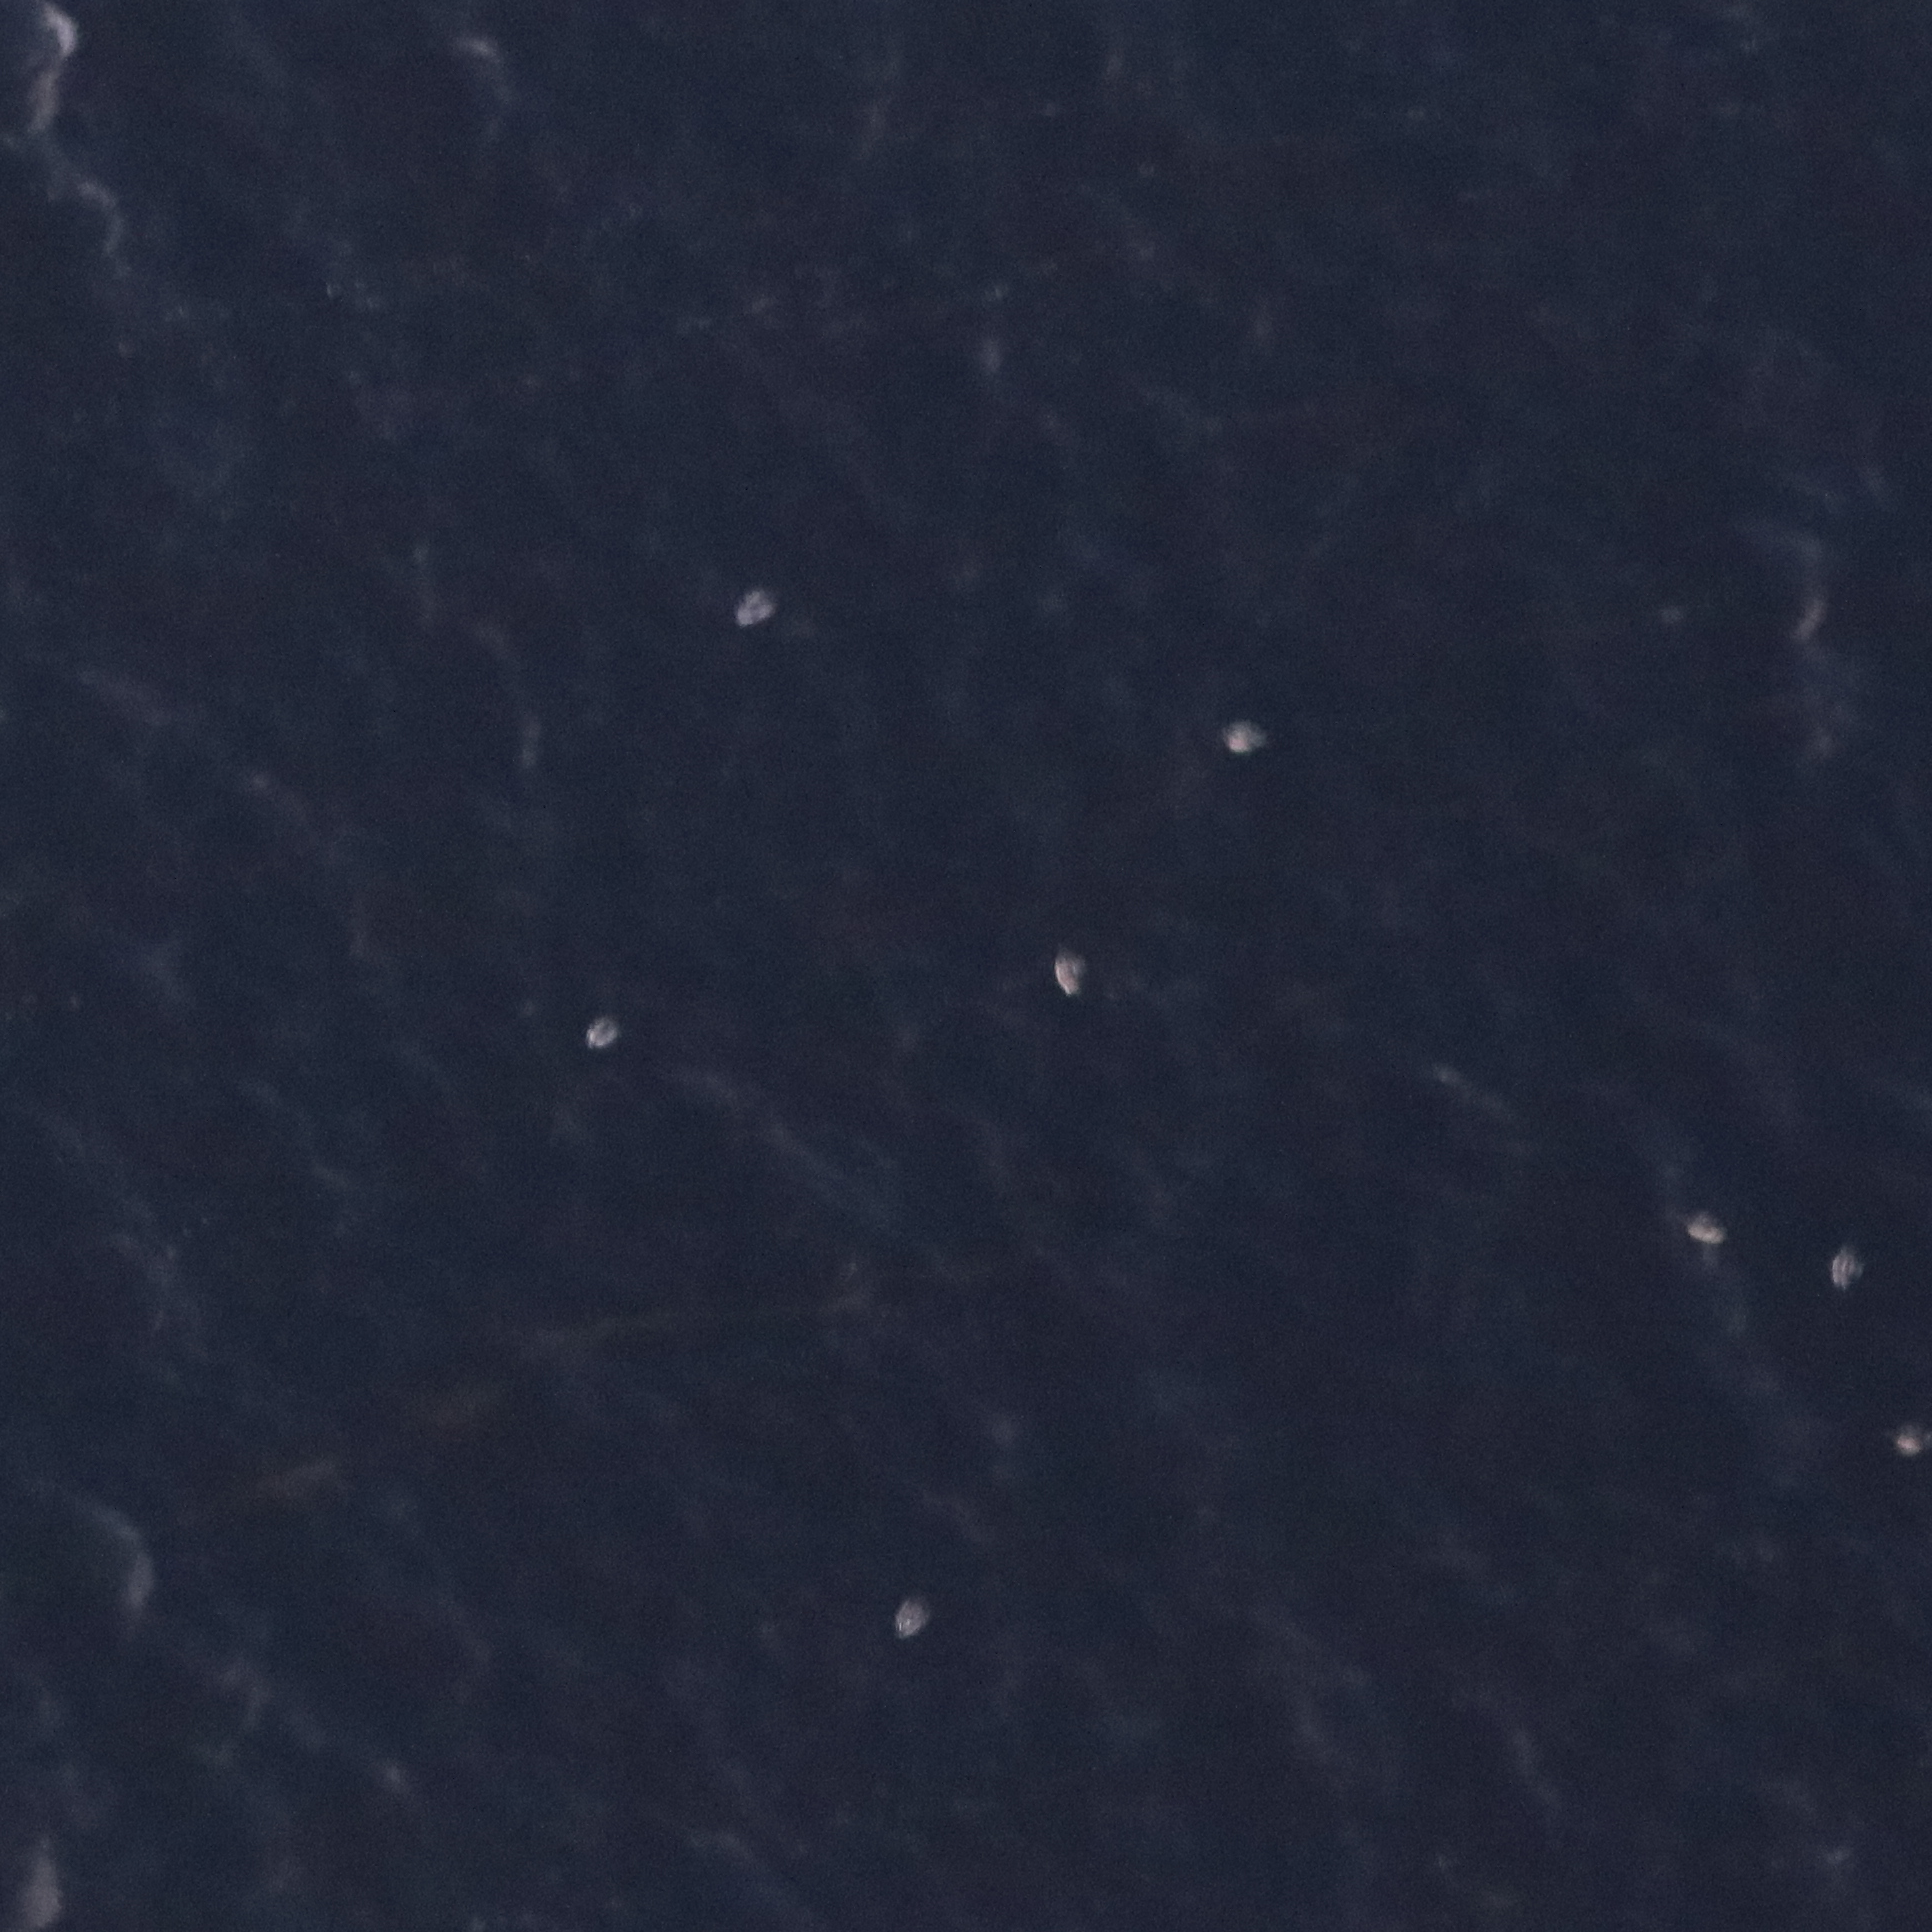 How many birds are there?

8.